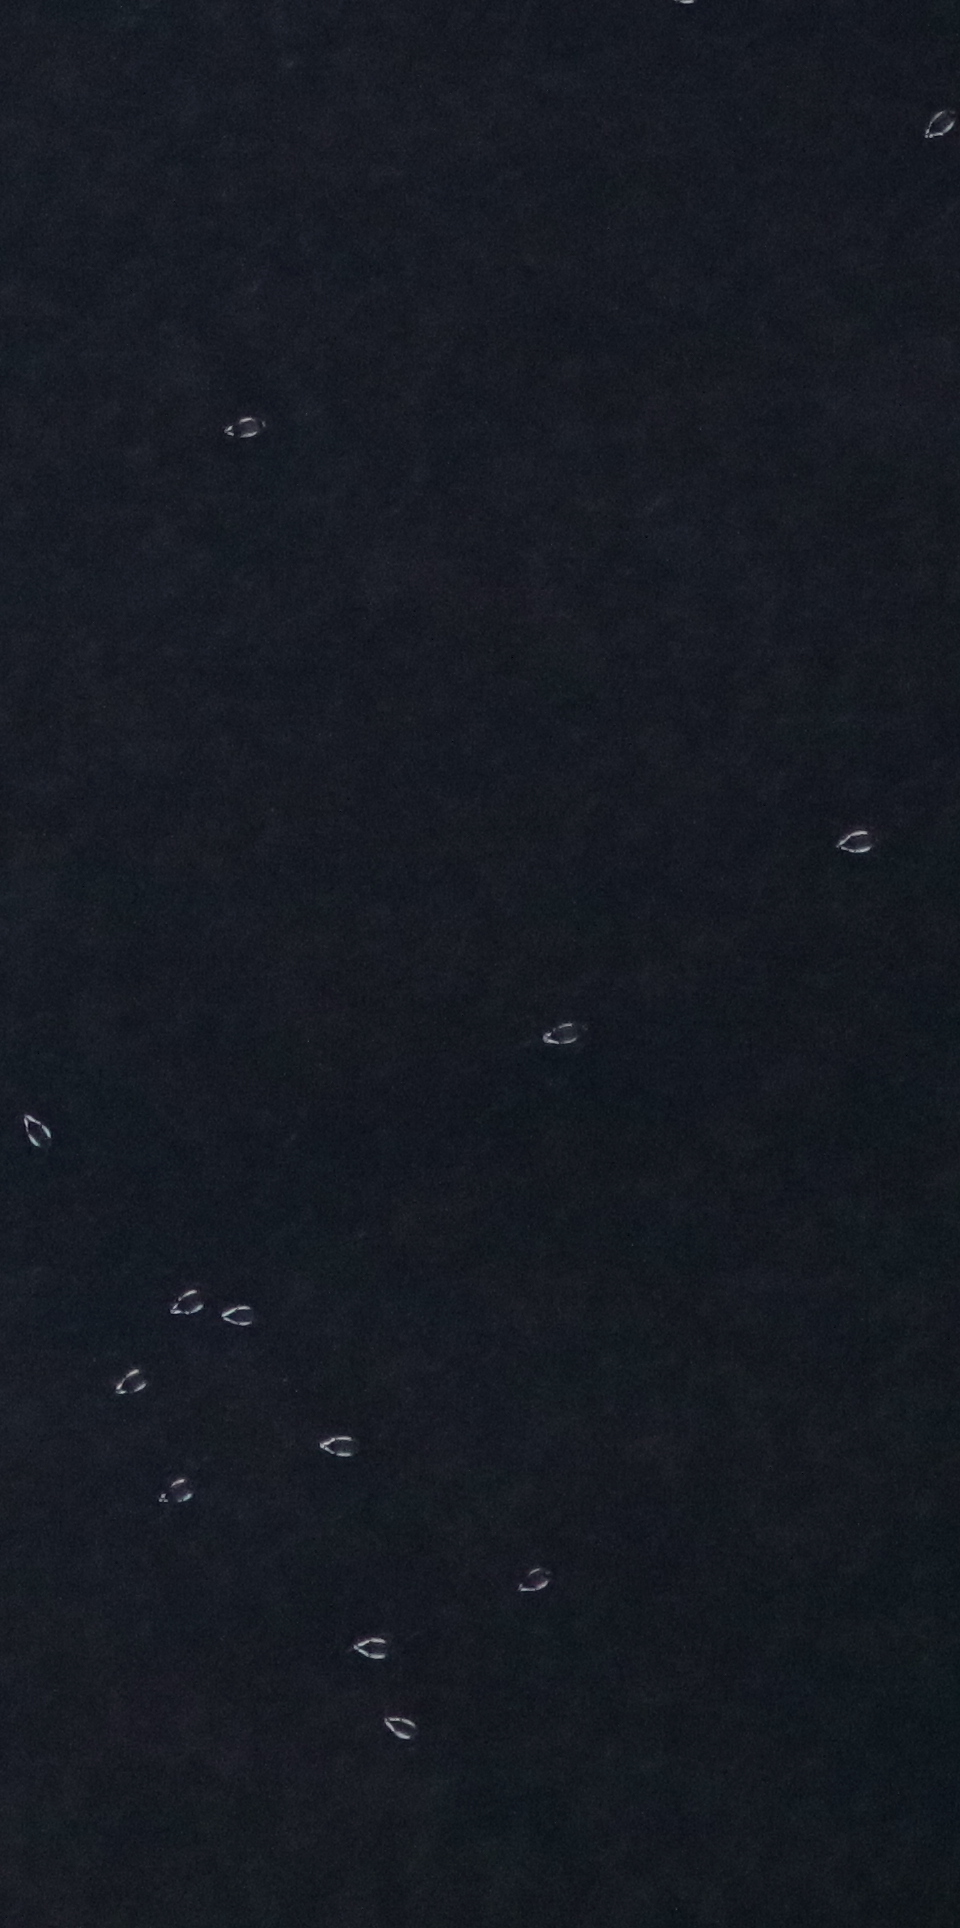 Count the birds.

13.